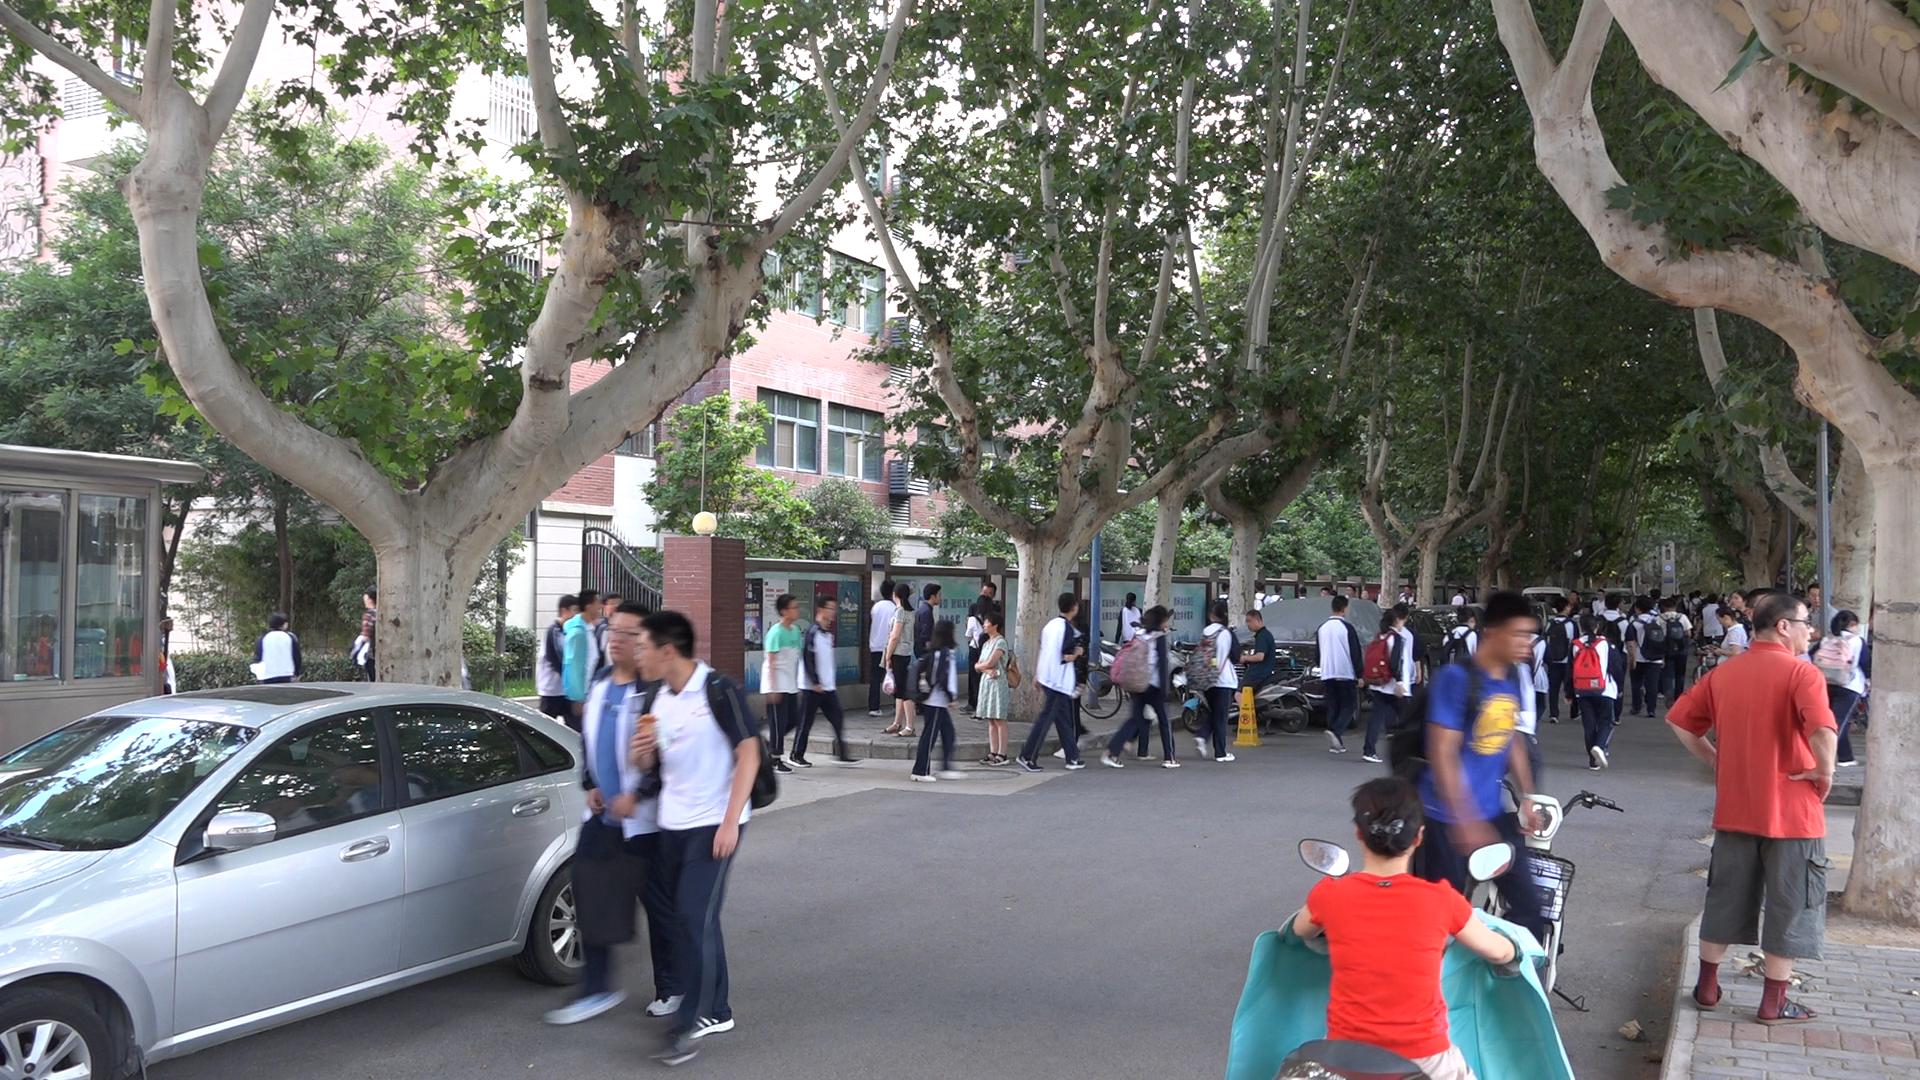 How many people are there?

57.